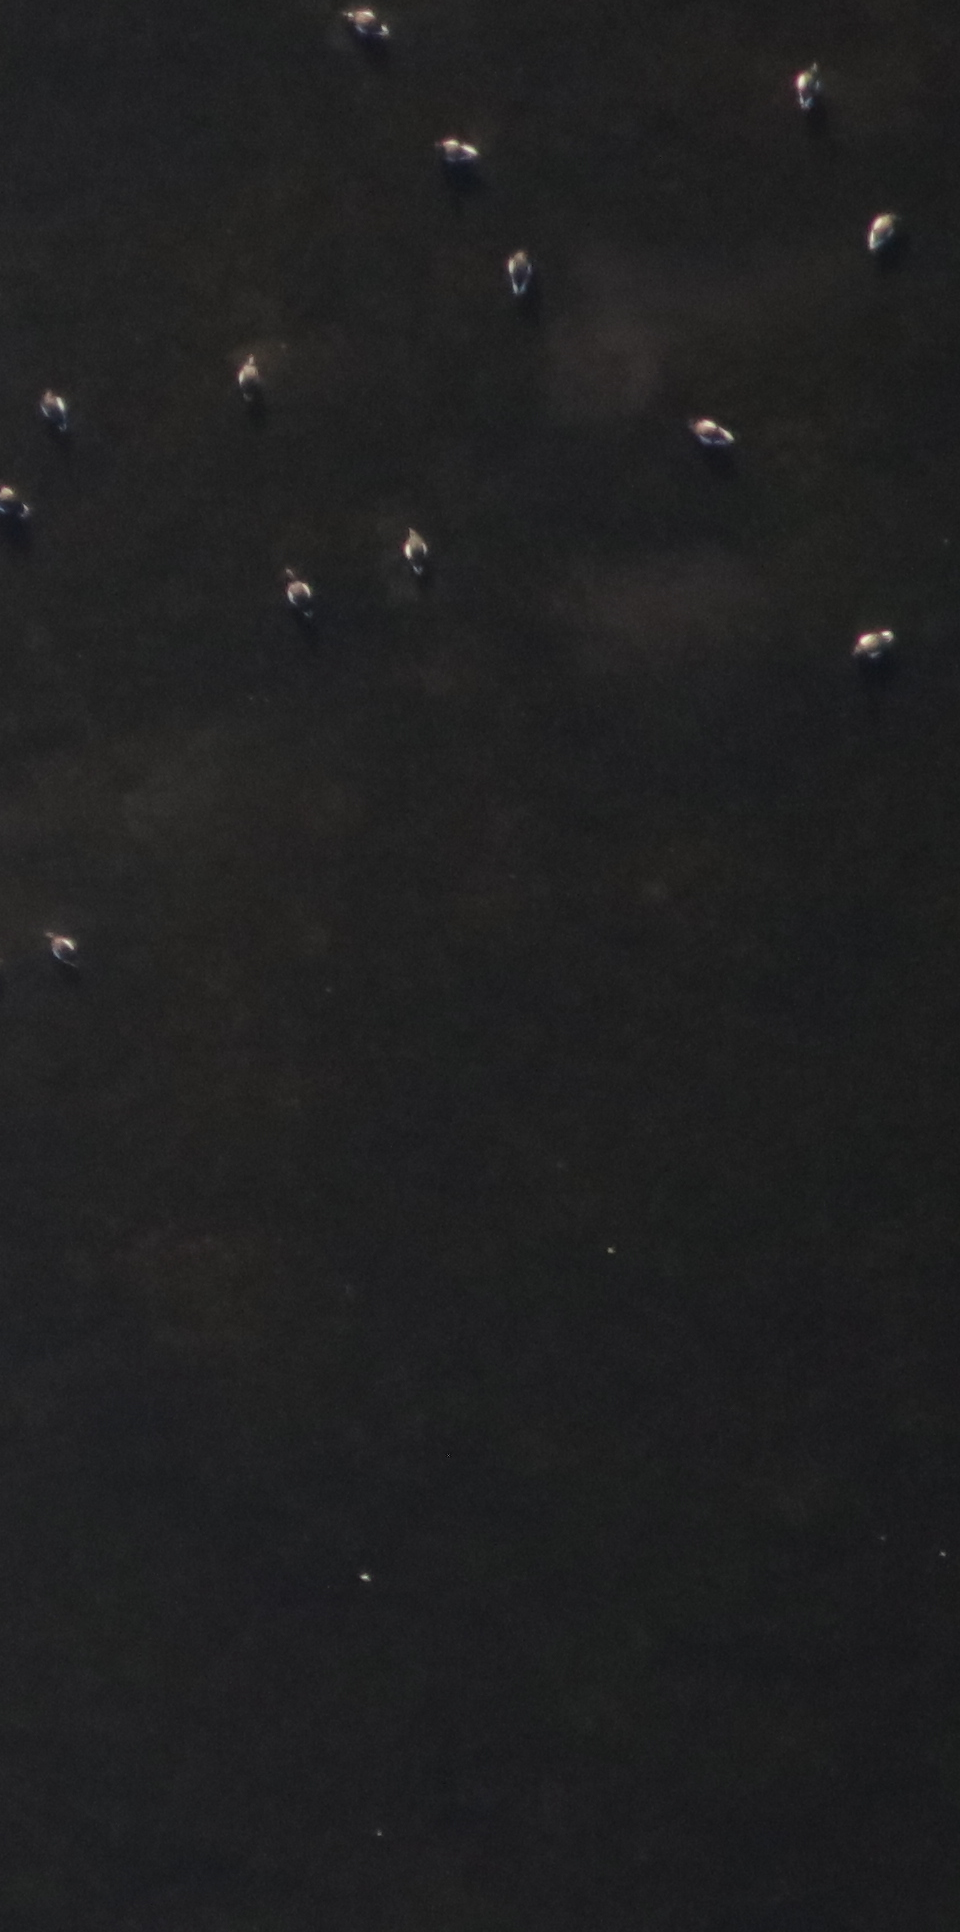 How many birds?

13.